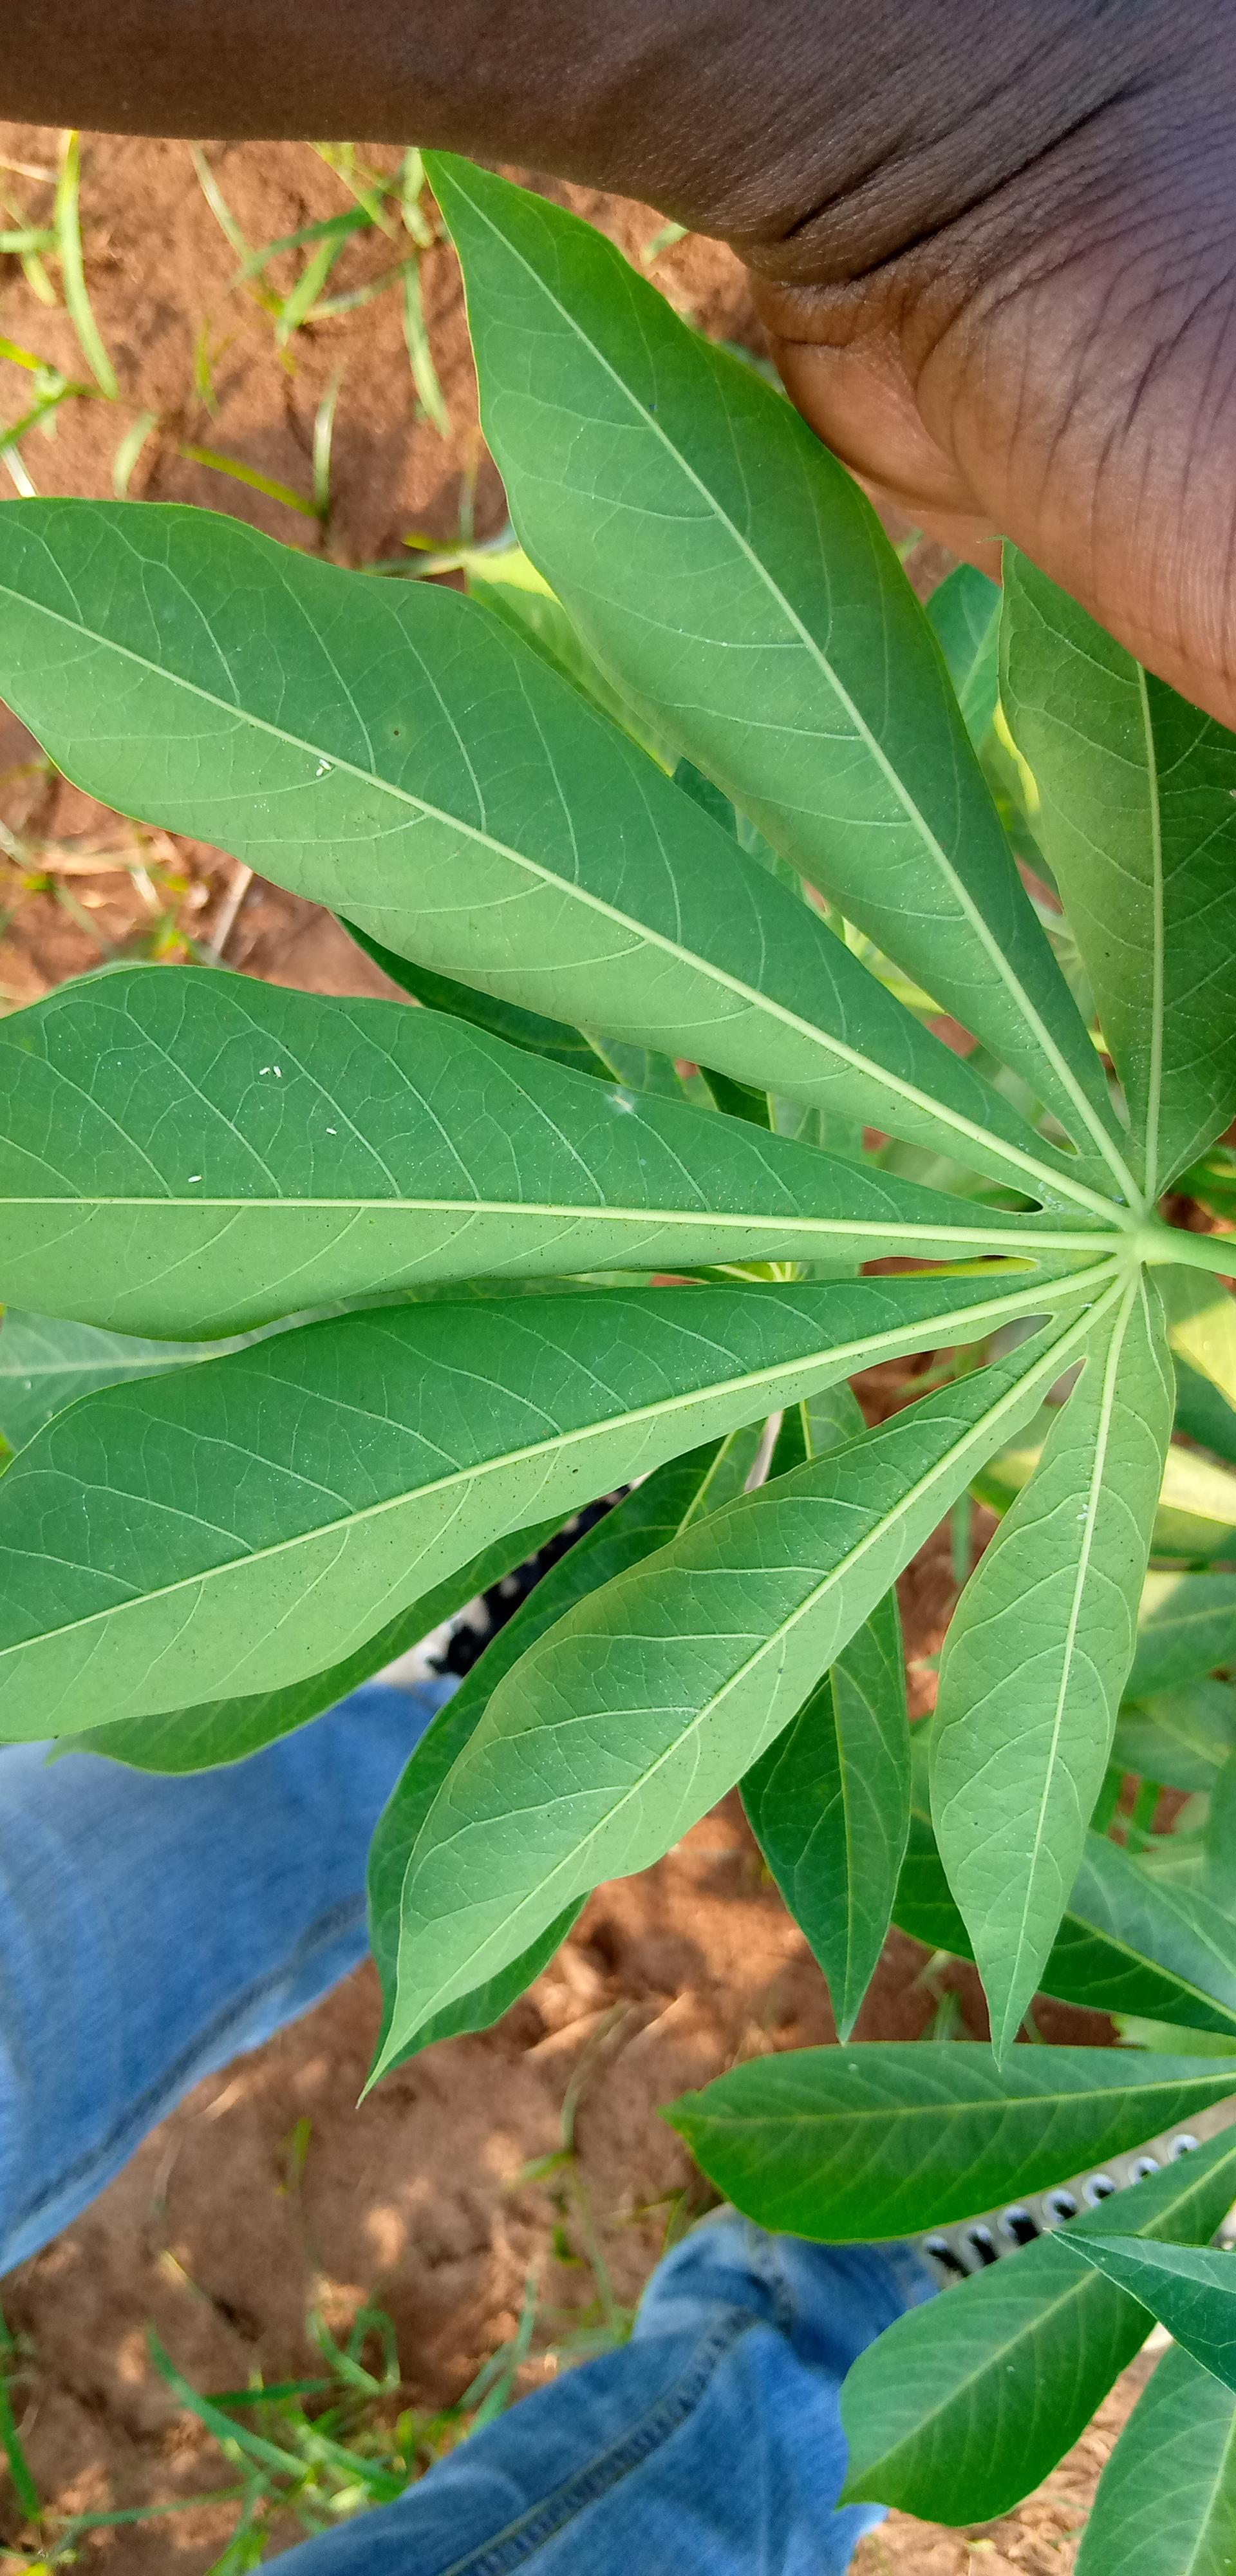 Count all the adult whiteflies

7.